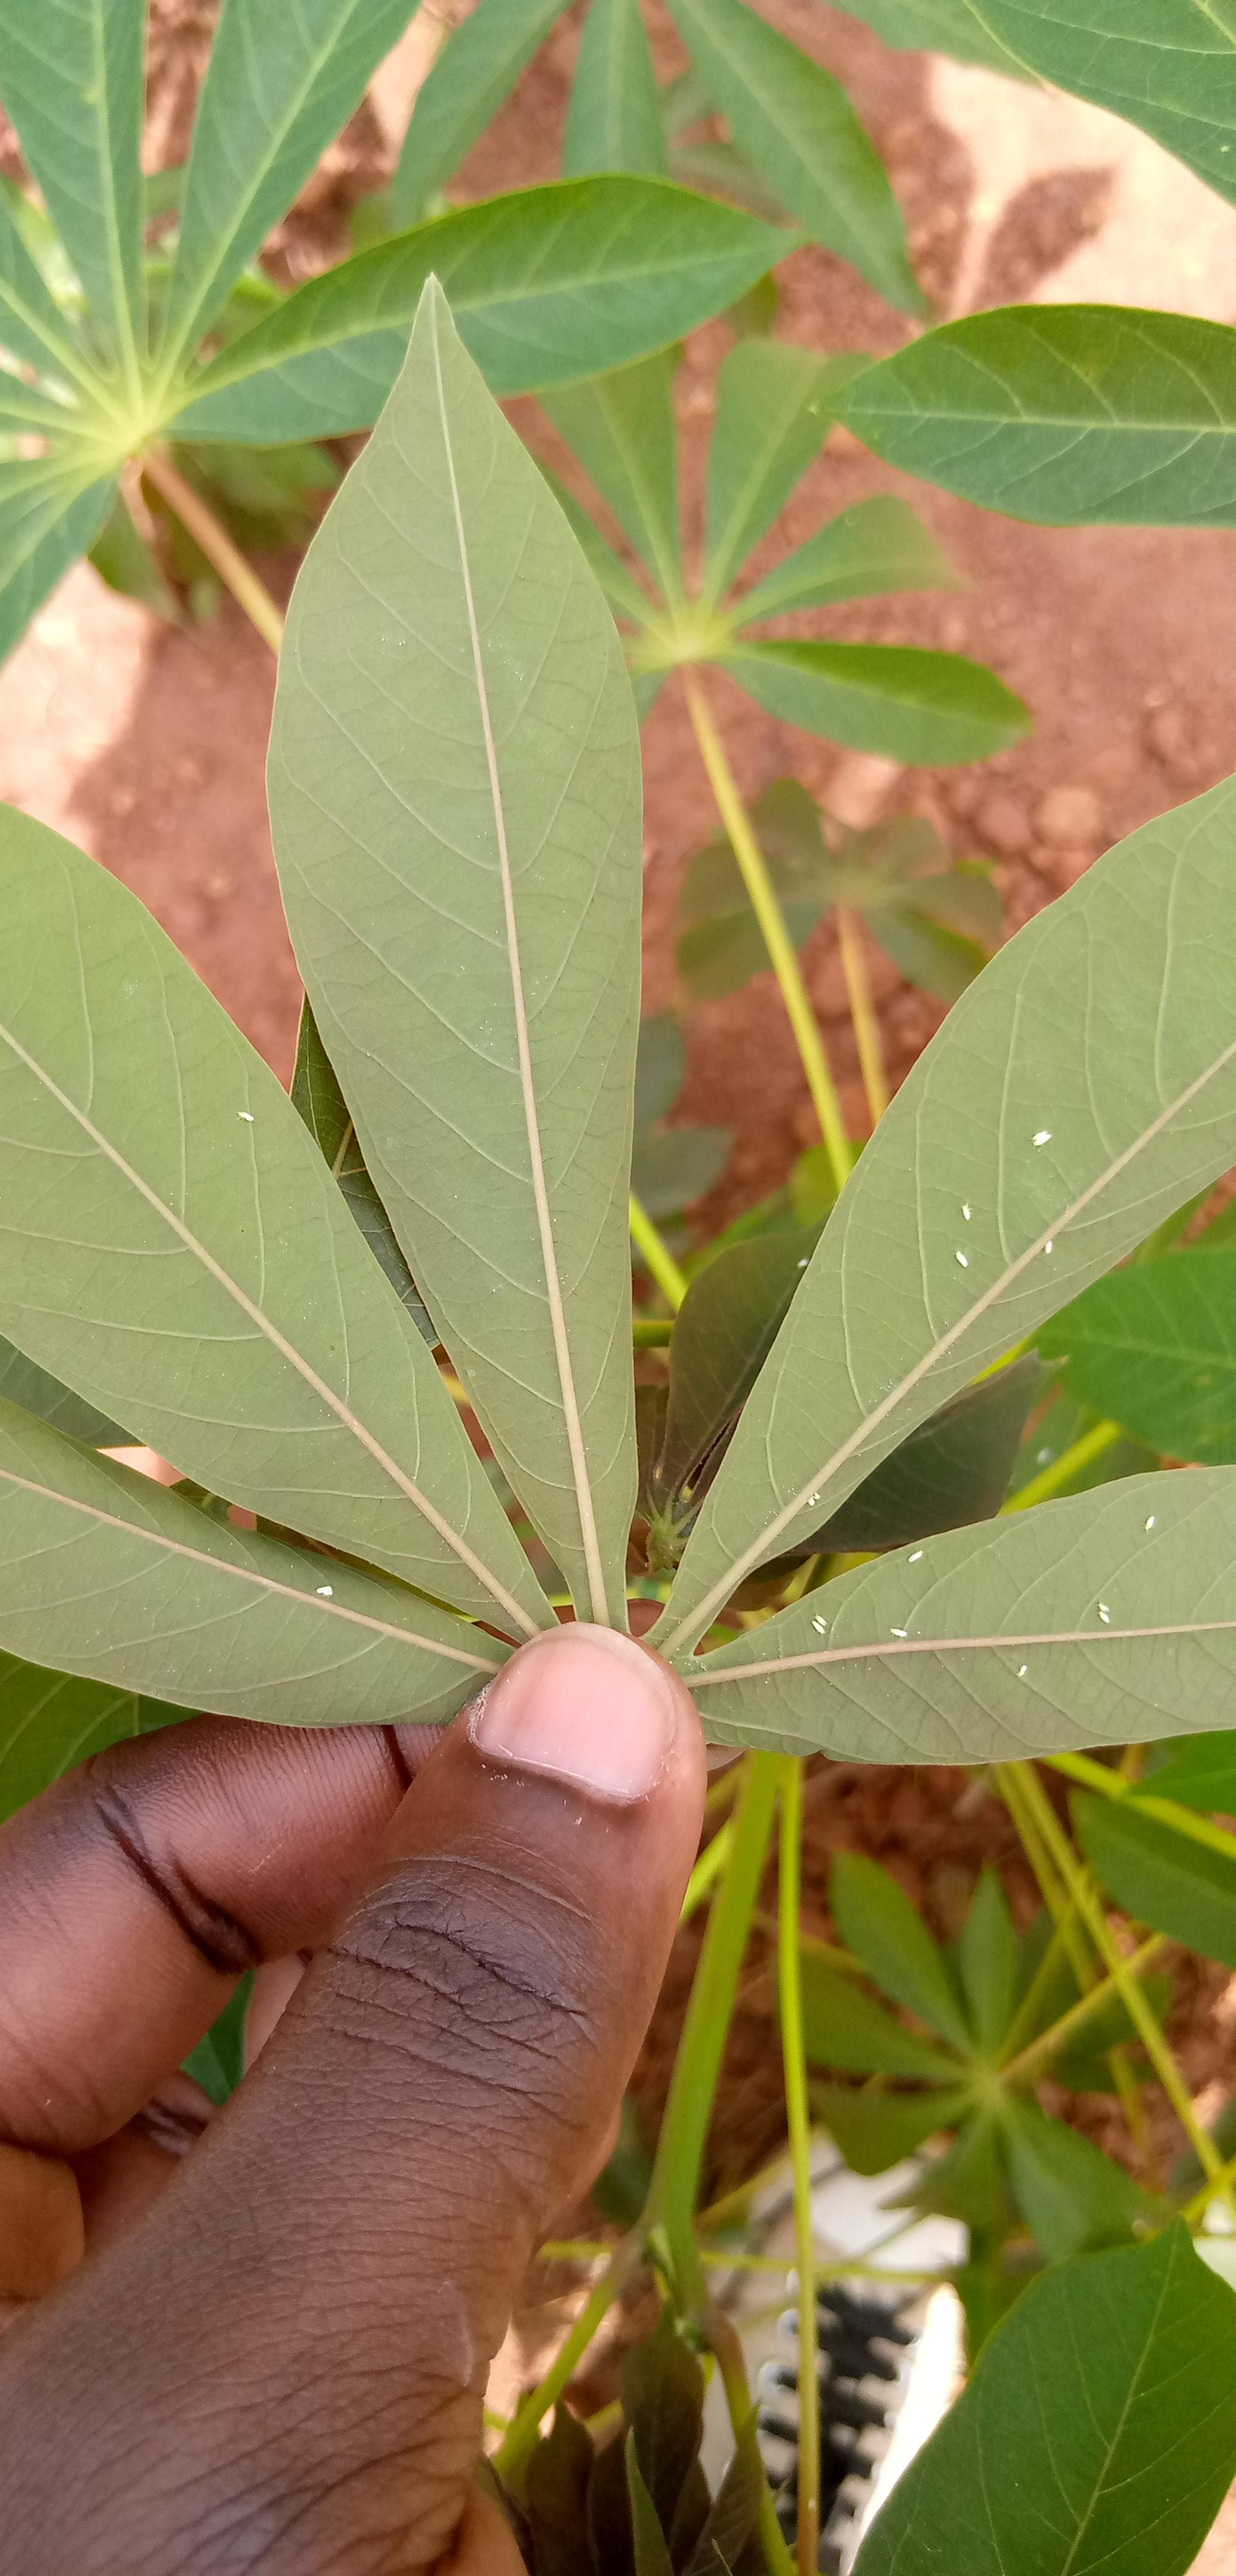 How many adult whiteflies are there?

18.